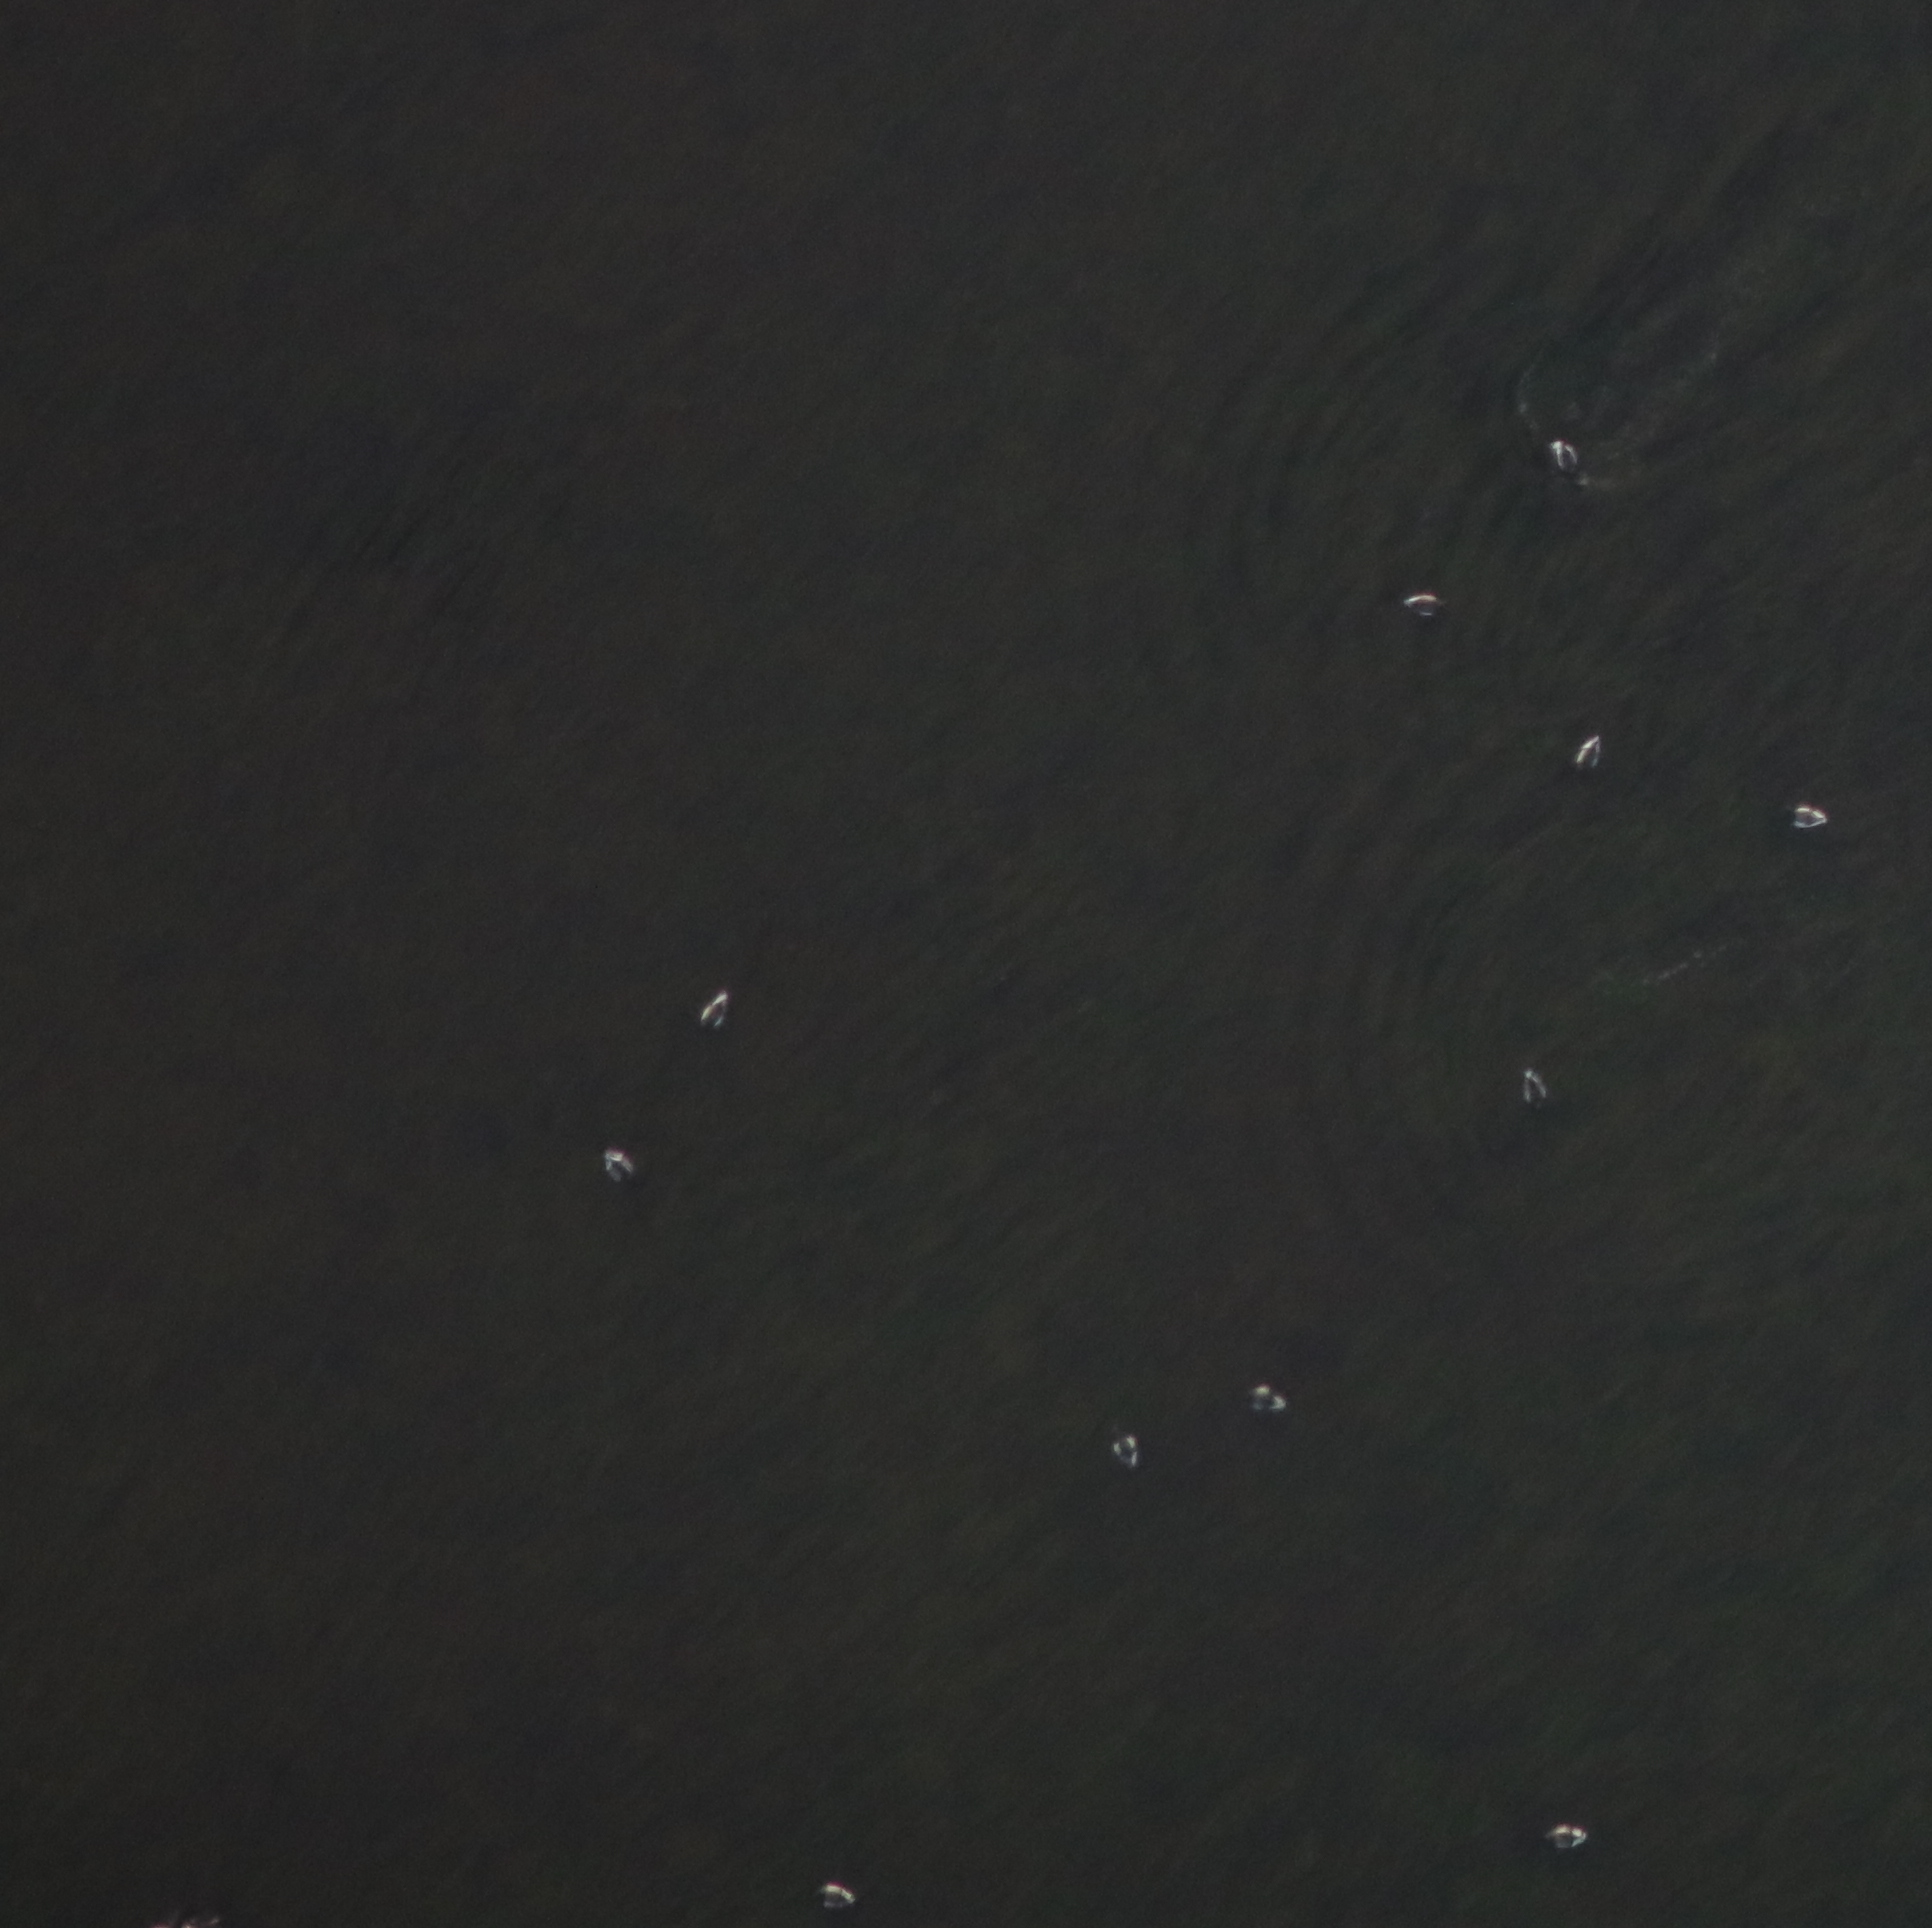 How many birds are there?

11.